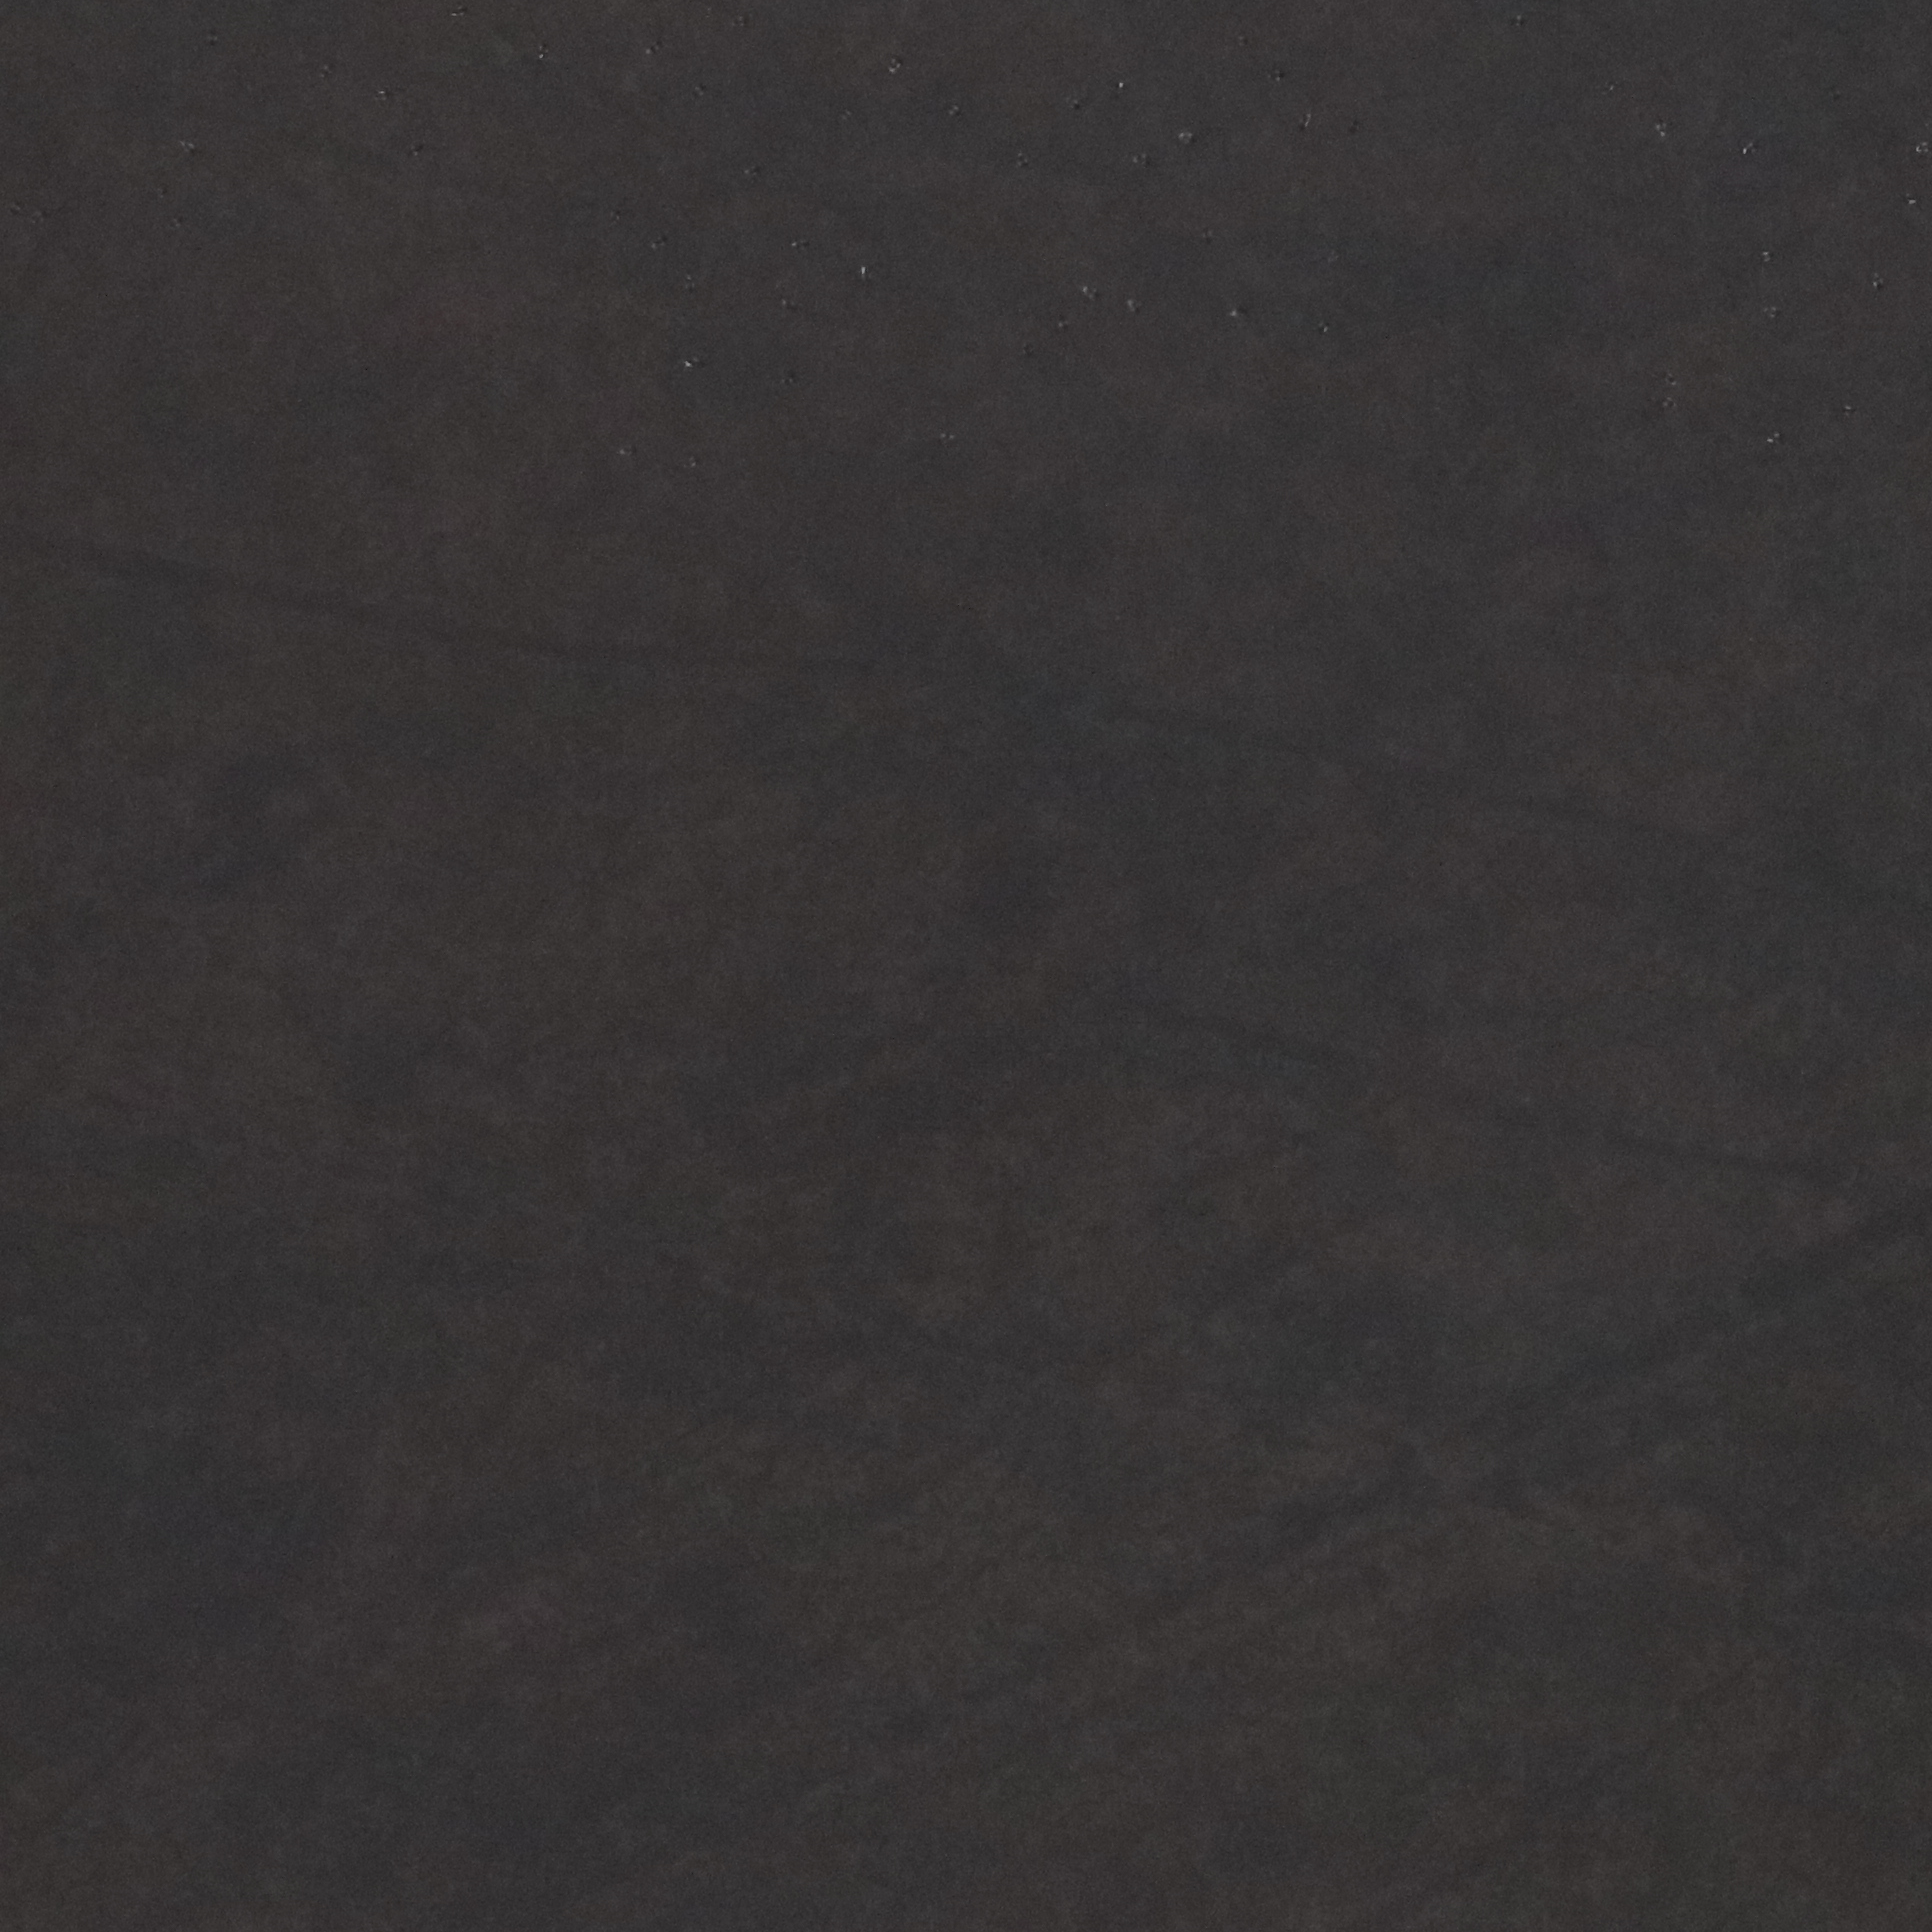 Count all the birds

59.